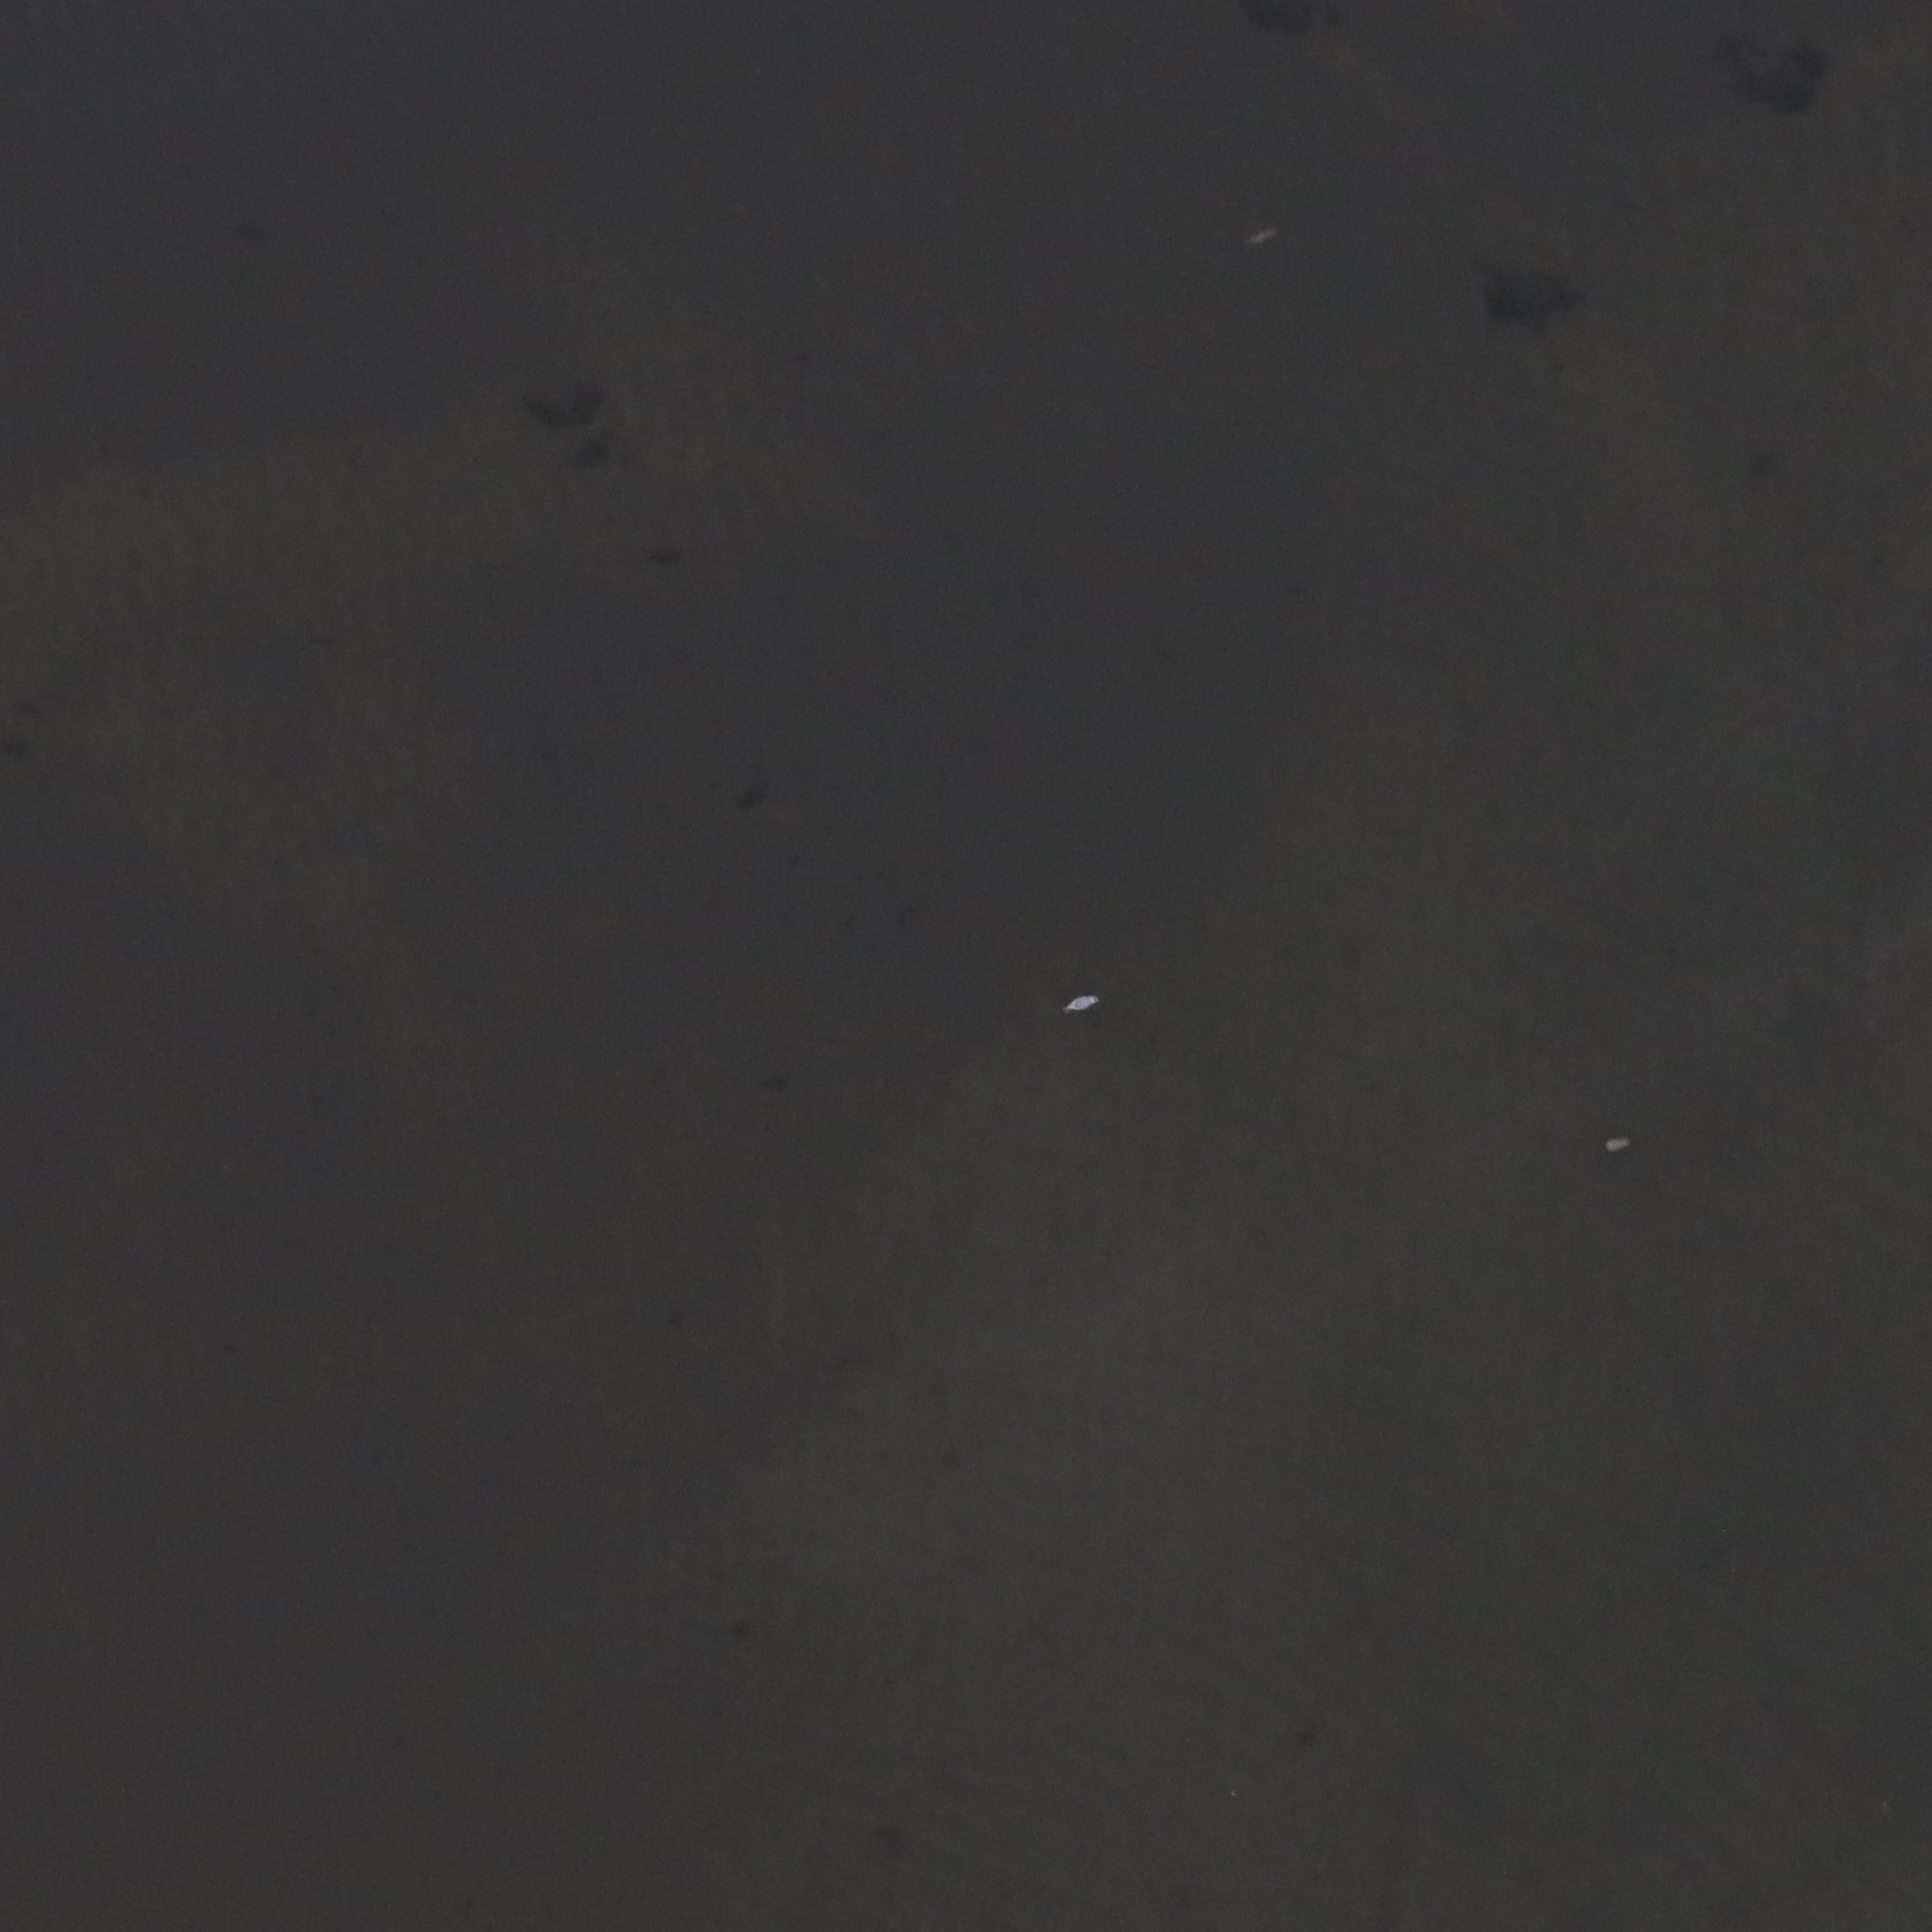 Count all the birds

1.